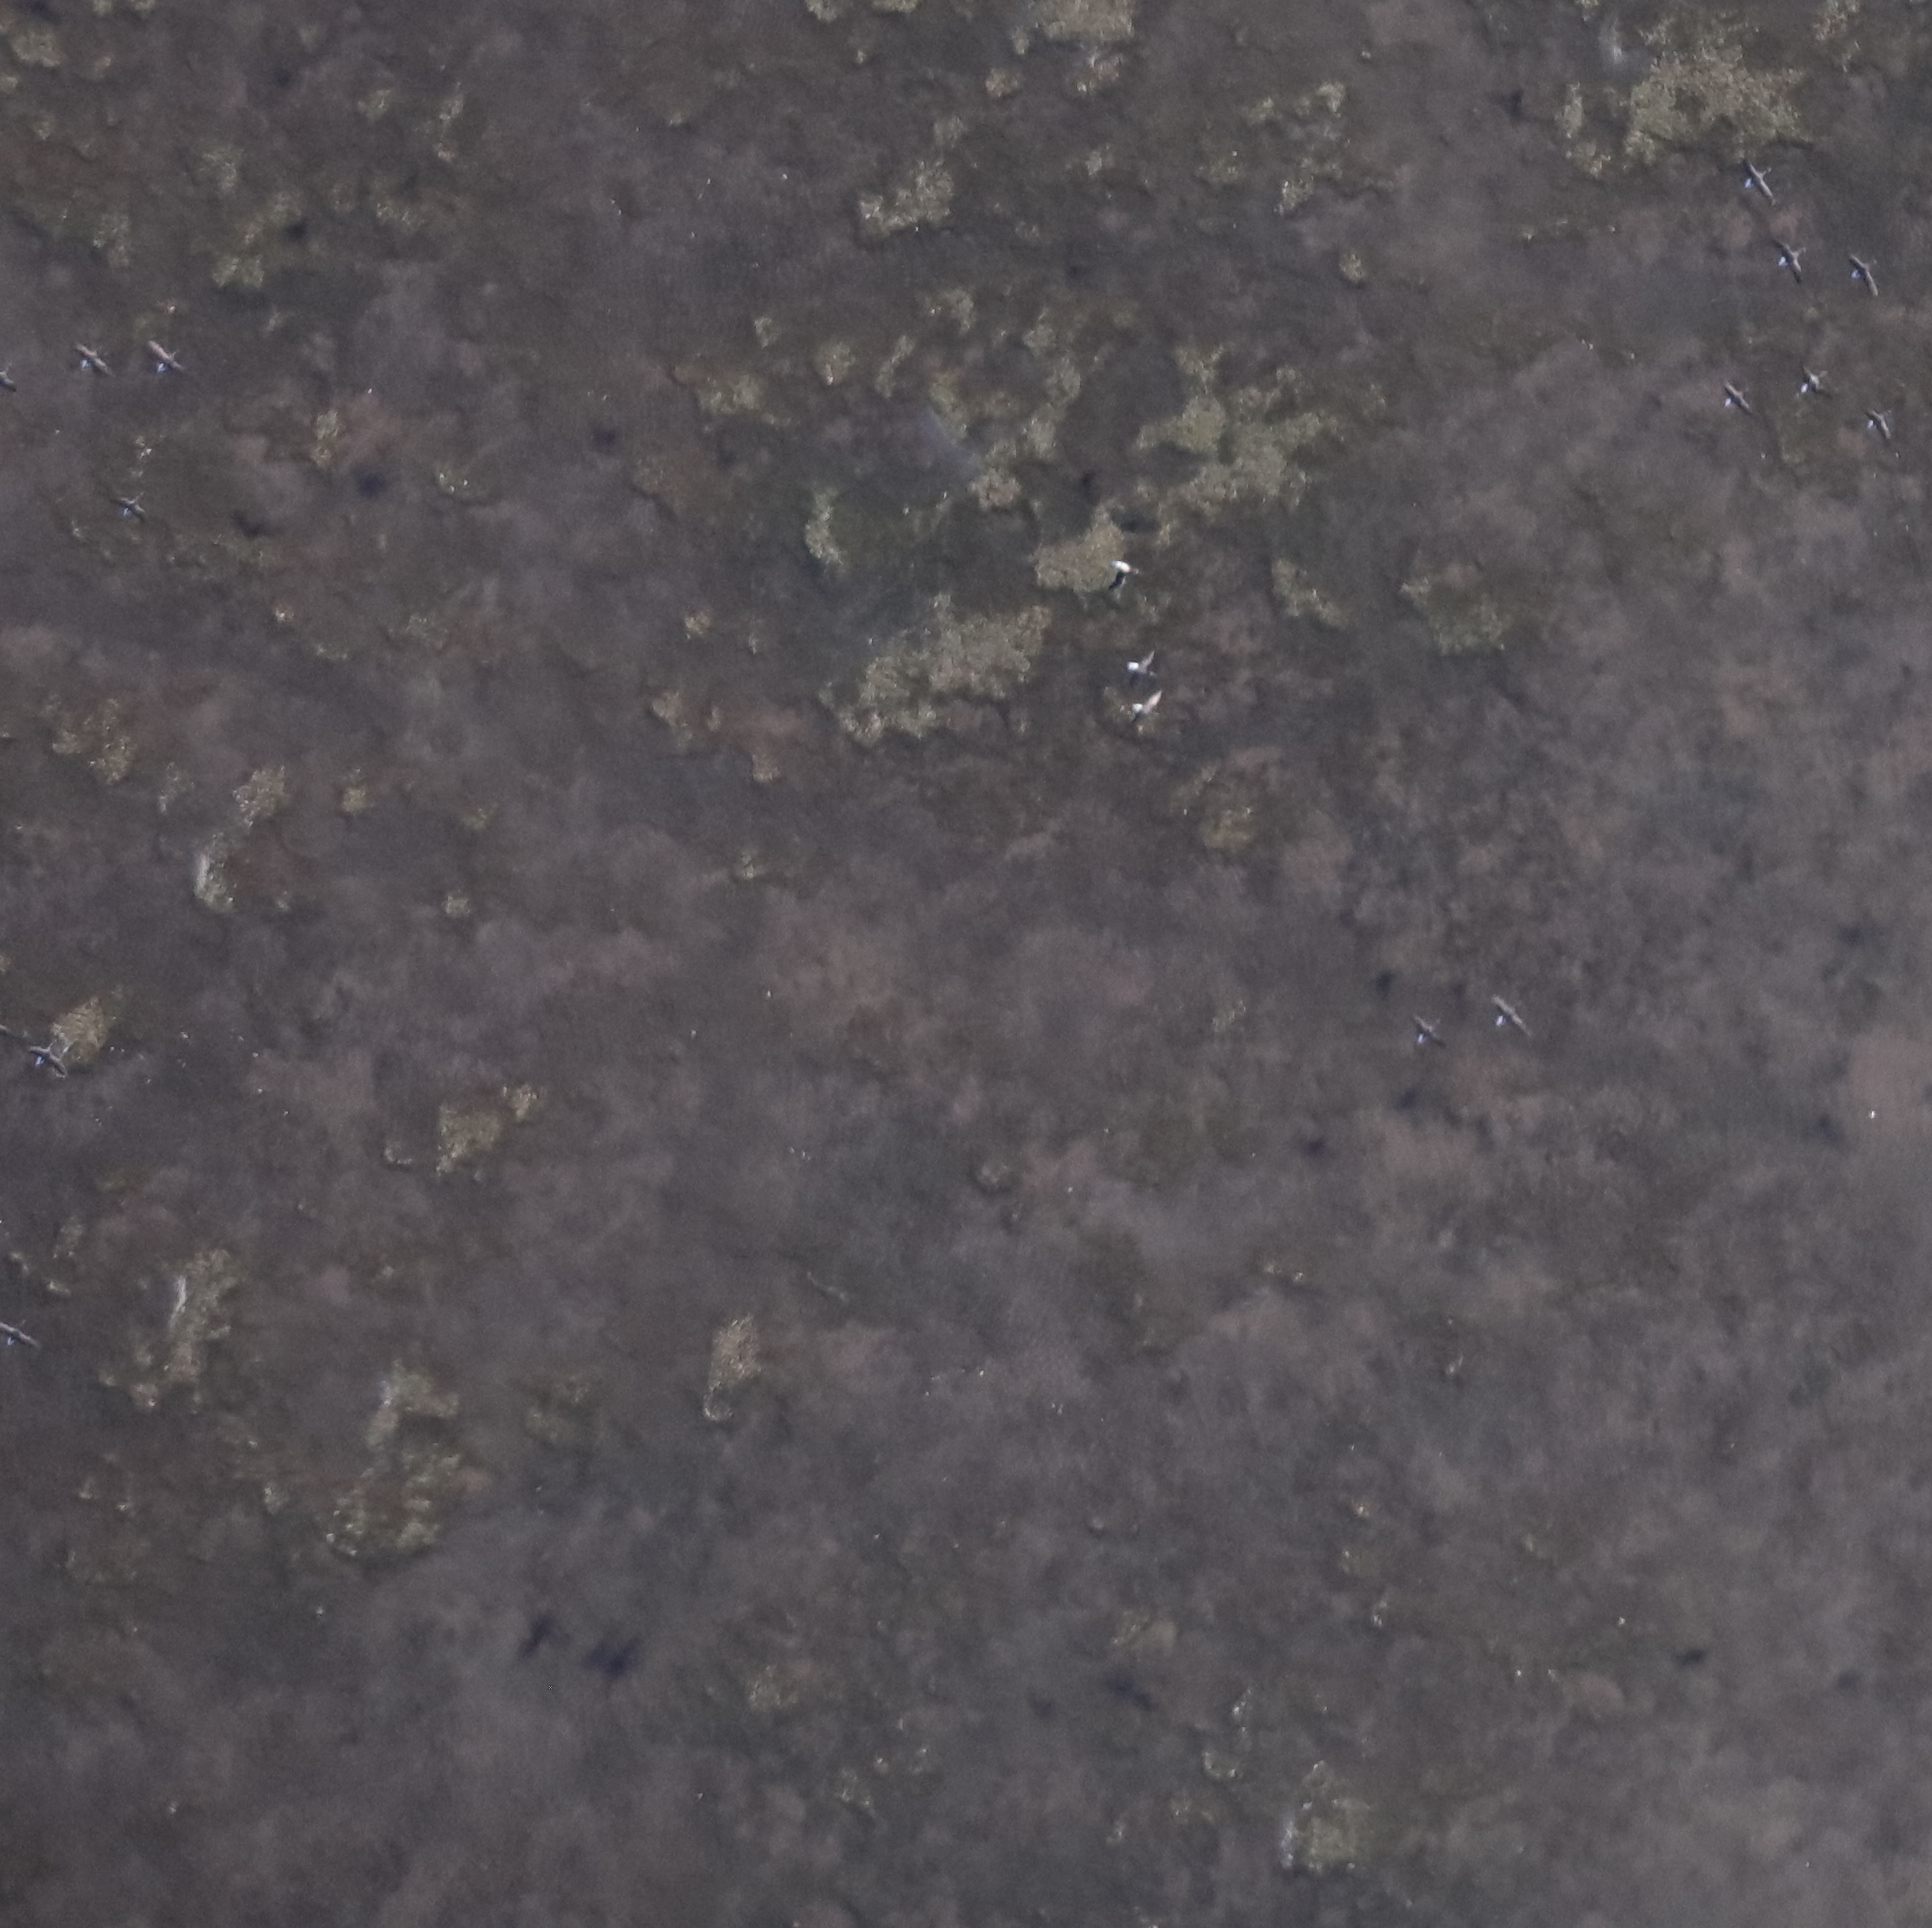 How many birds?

16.